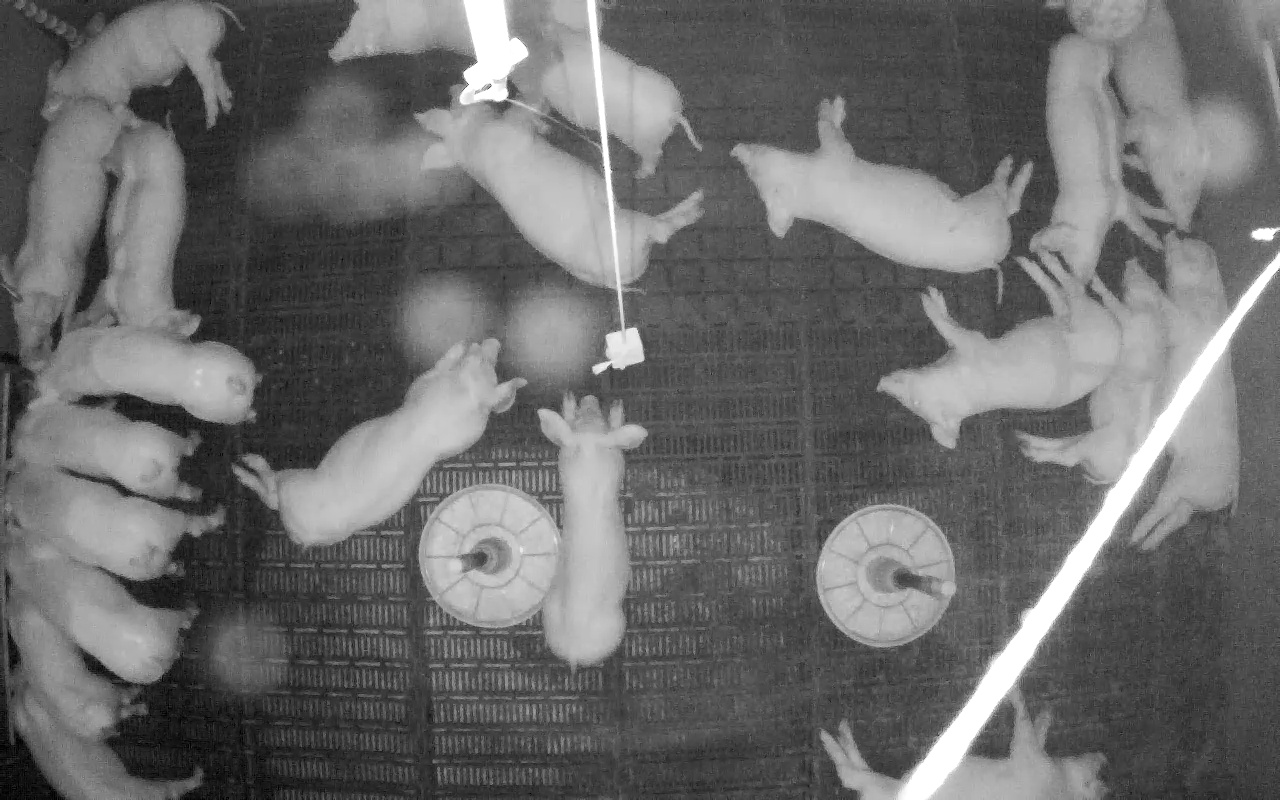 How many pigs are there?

21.